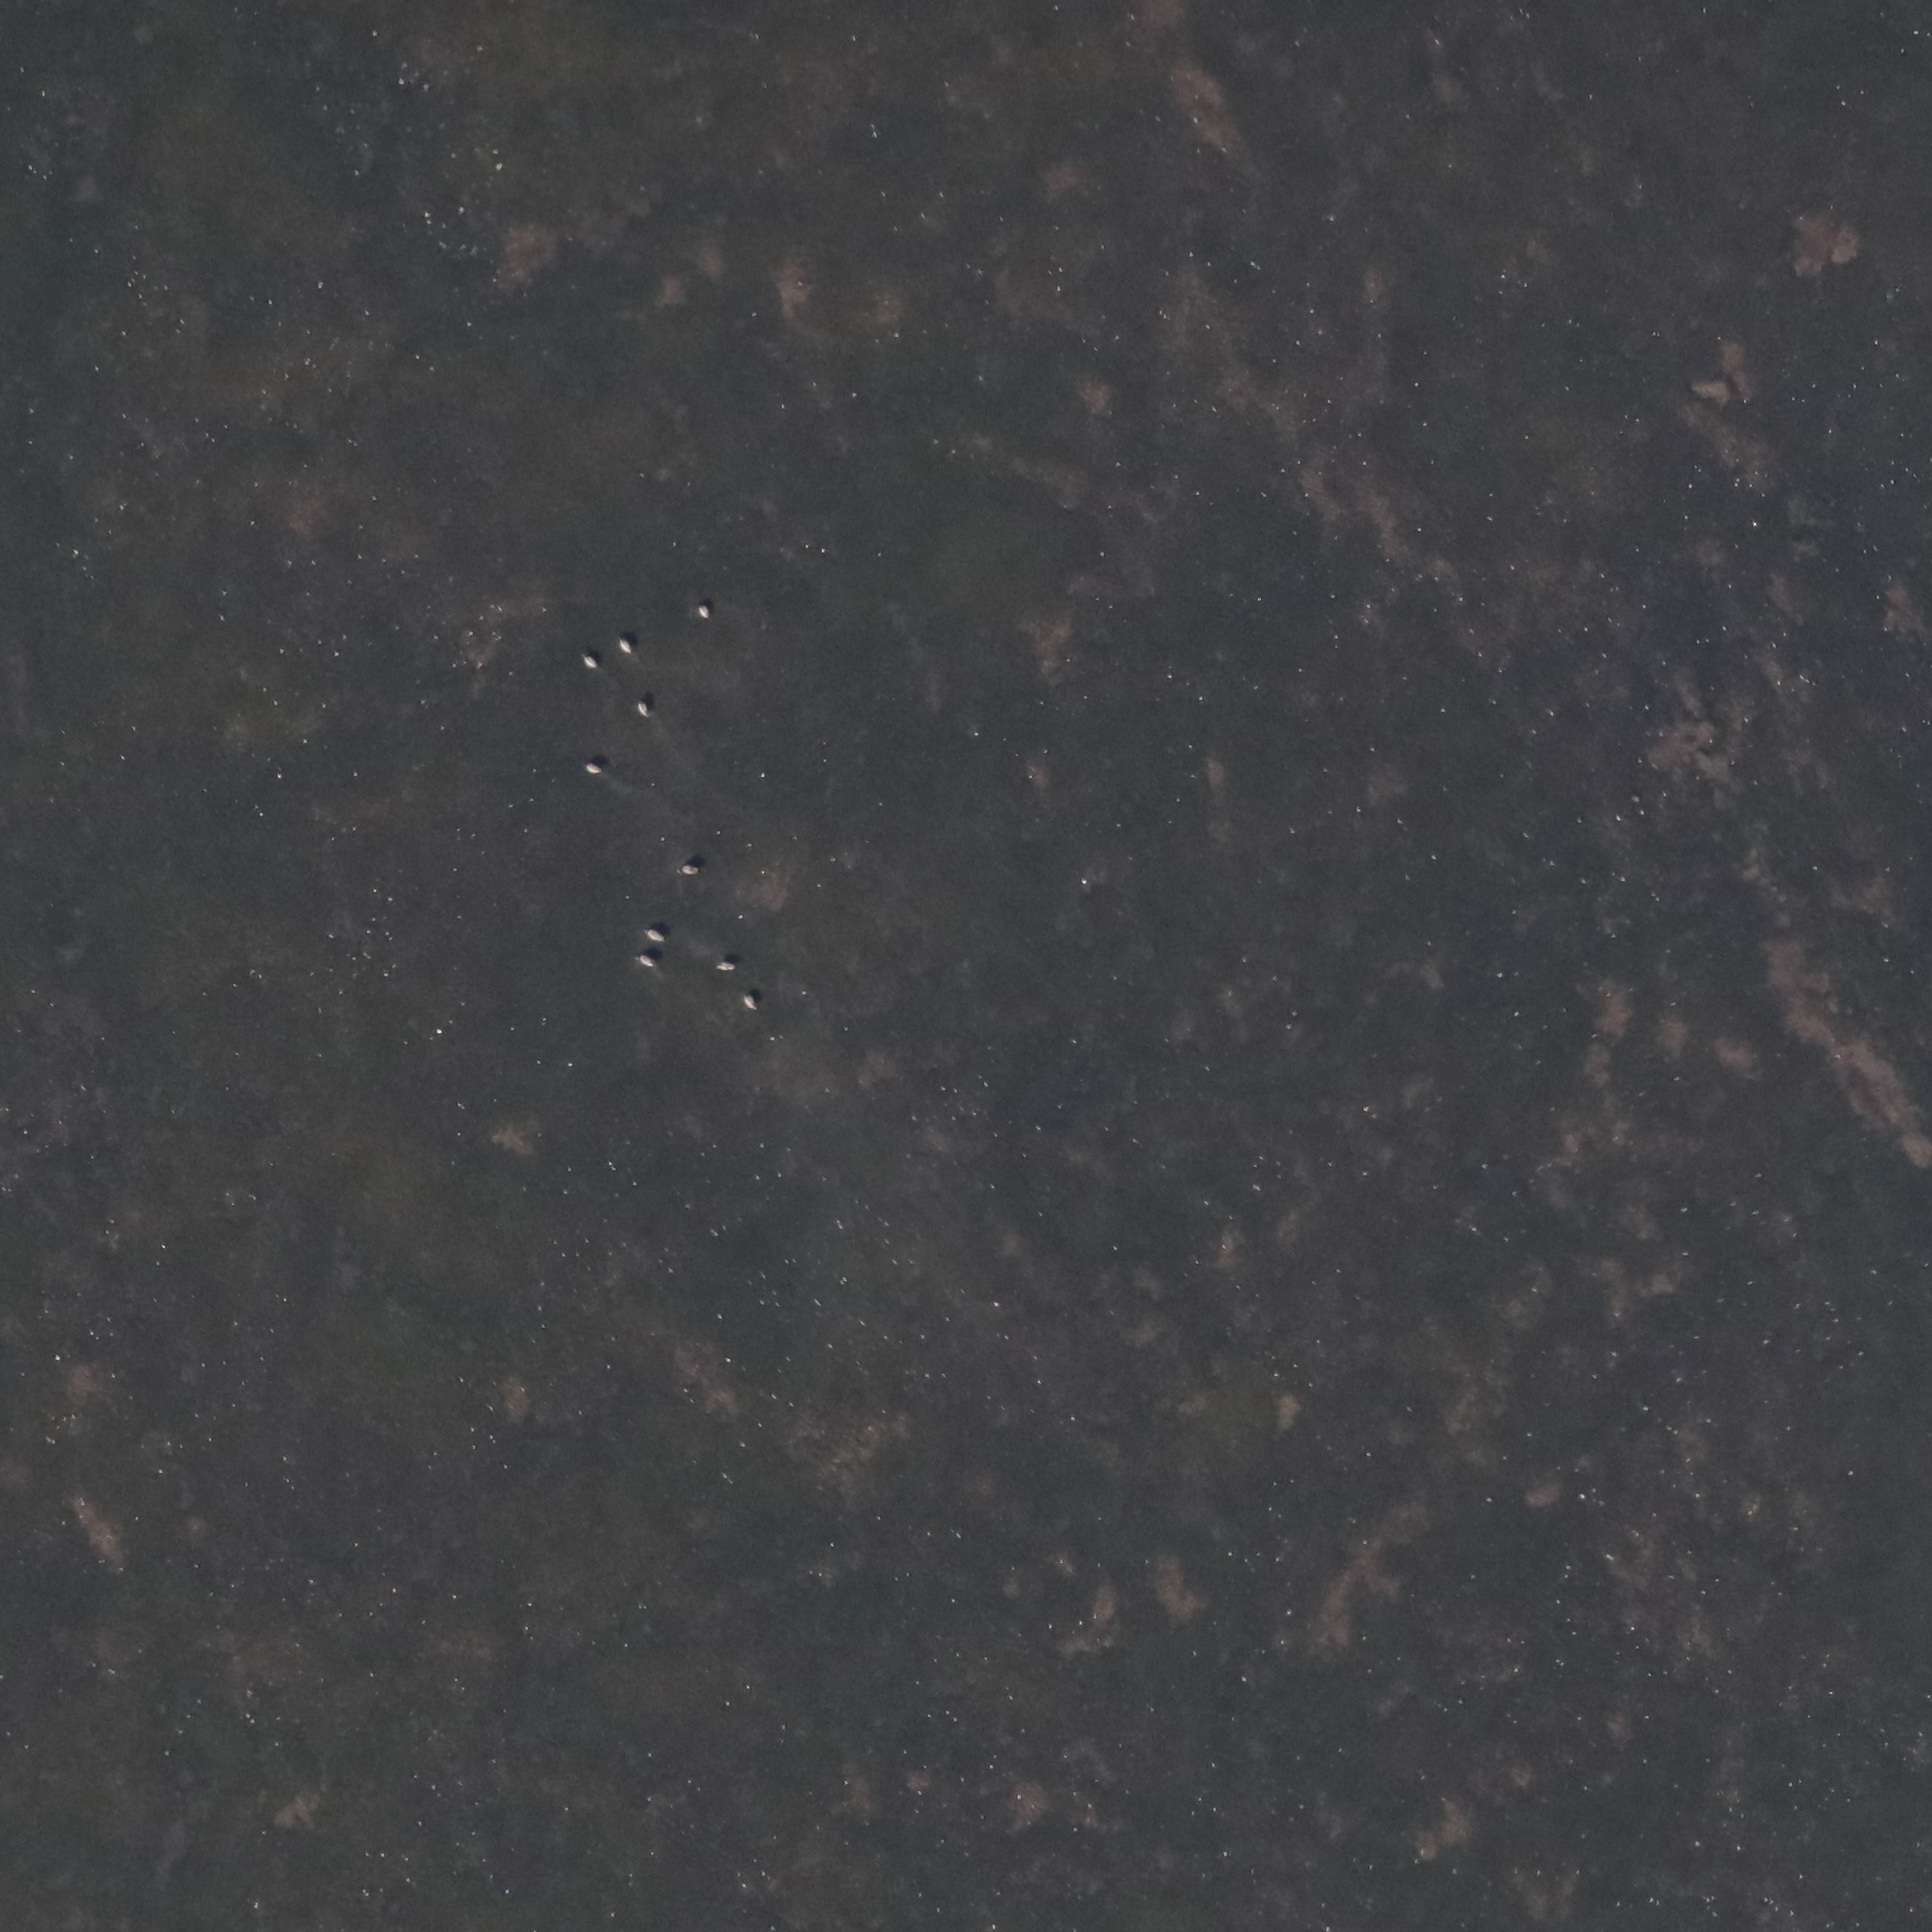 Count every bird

10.